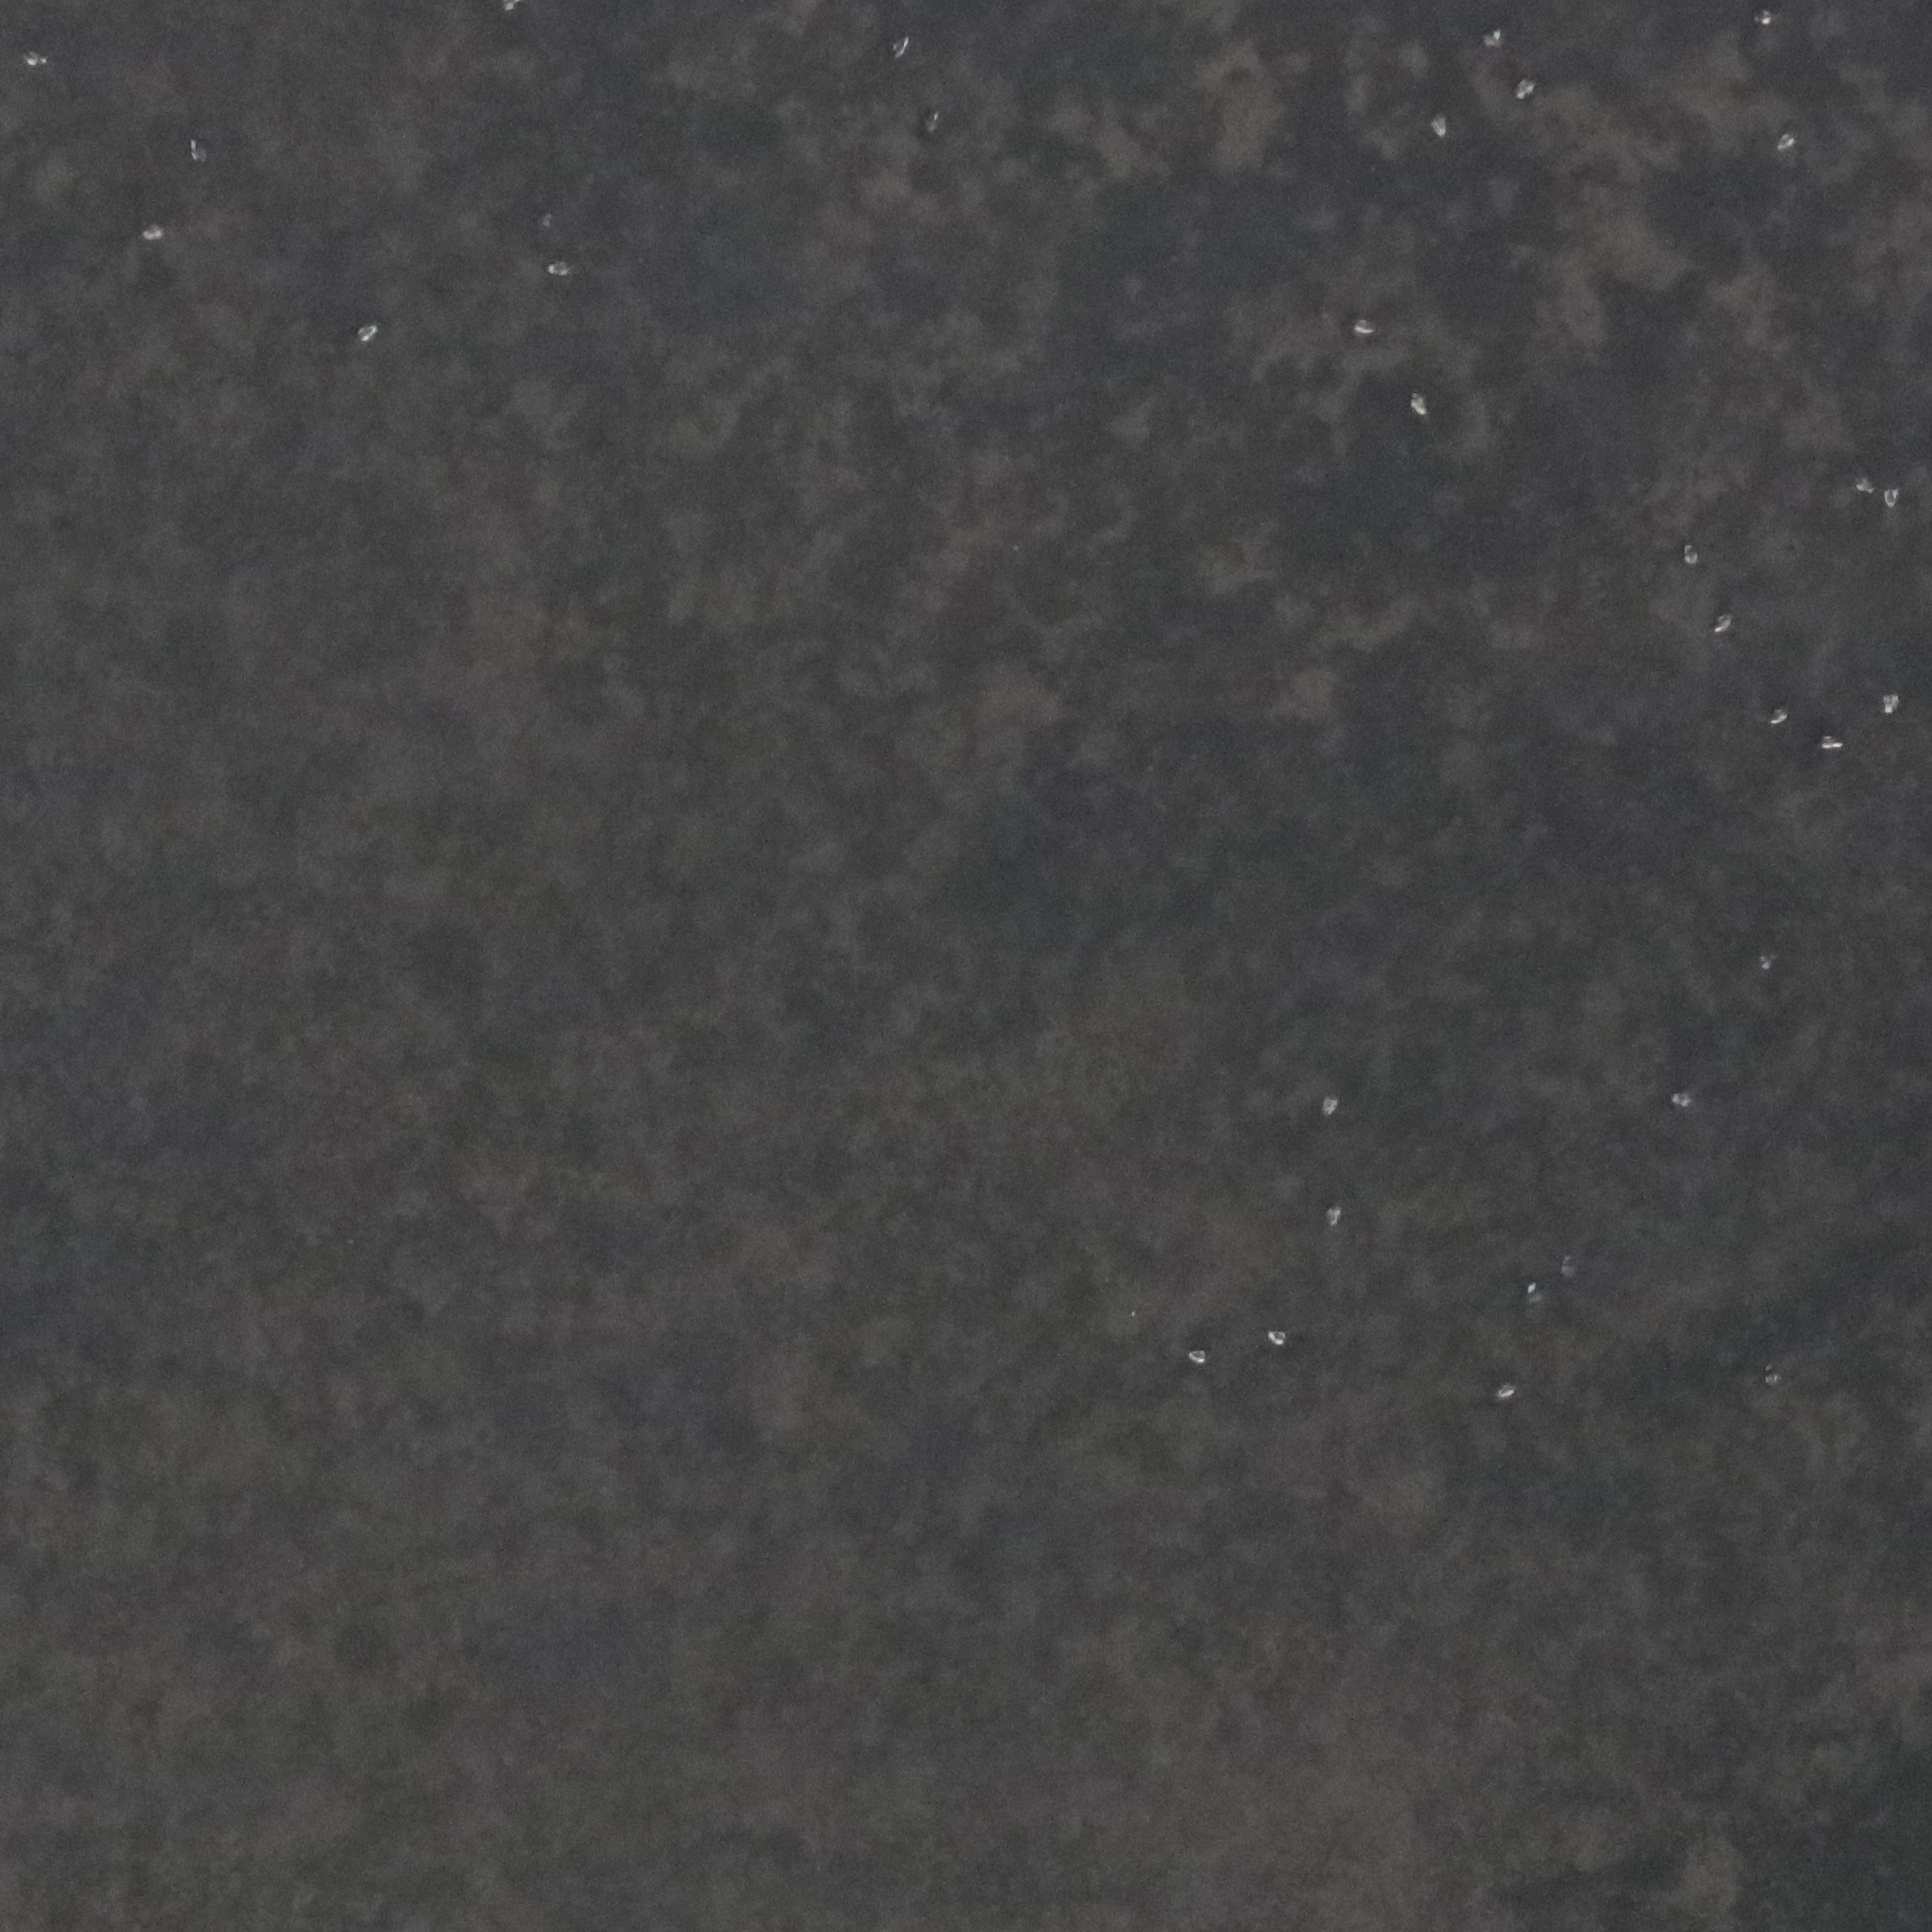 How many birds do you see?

31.